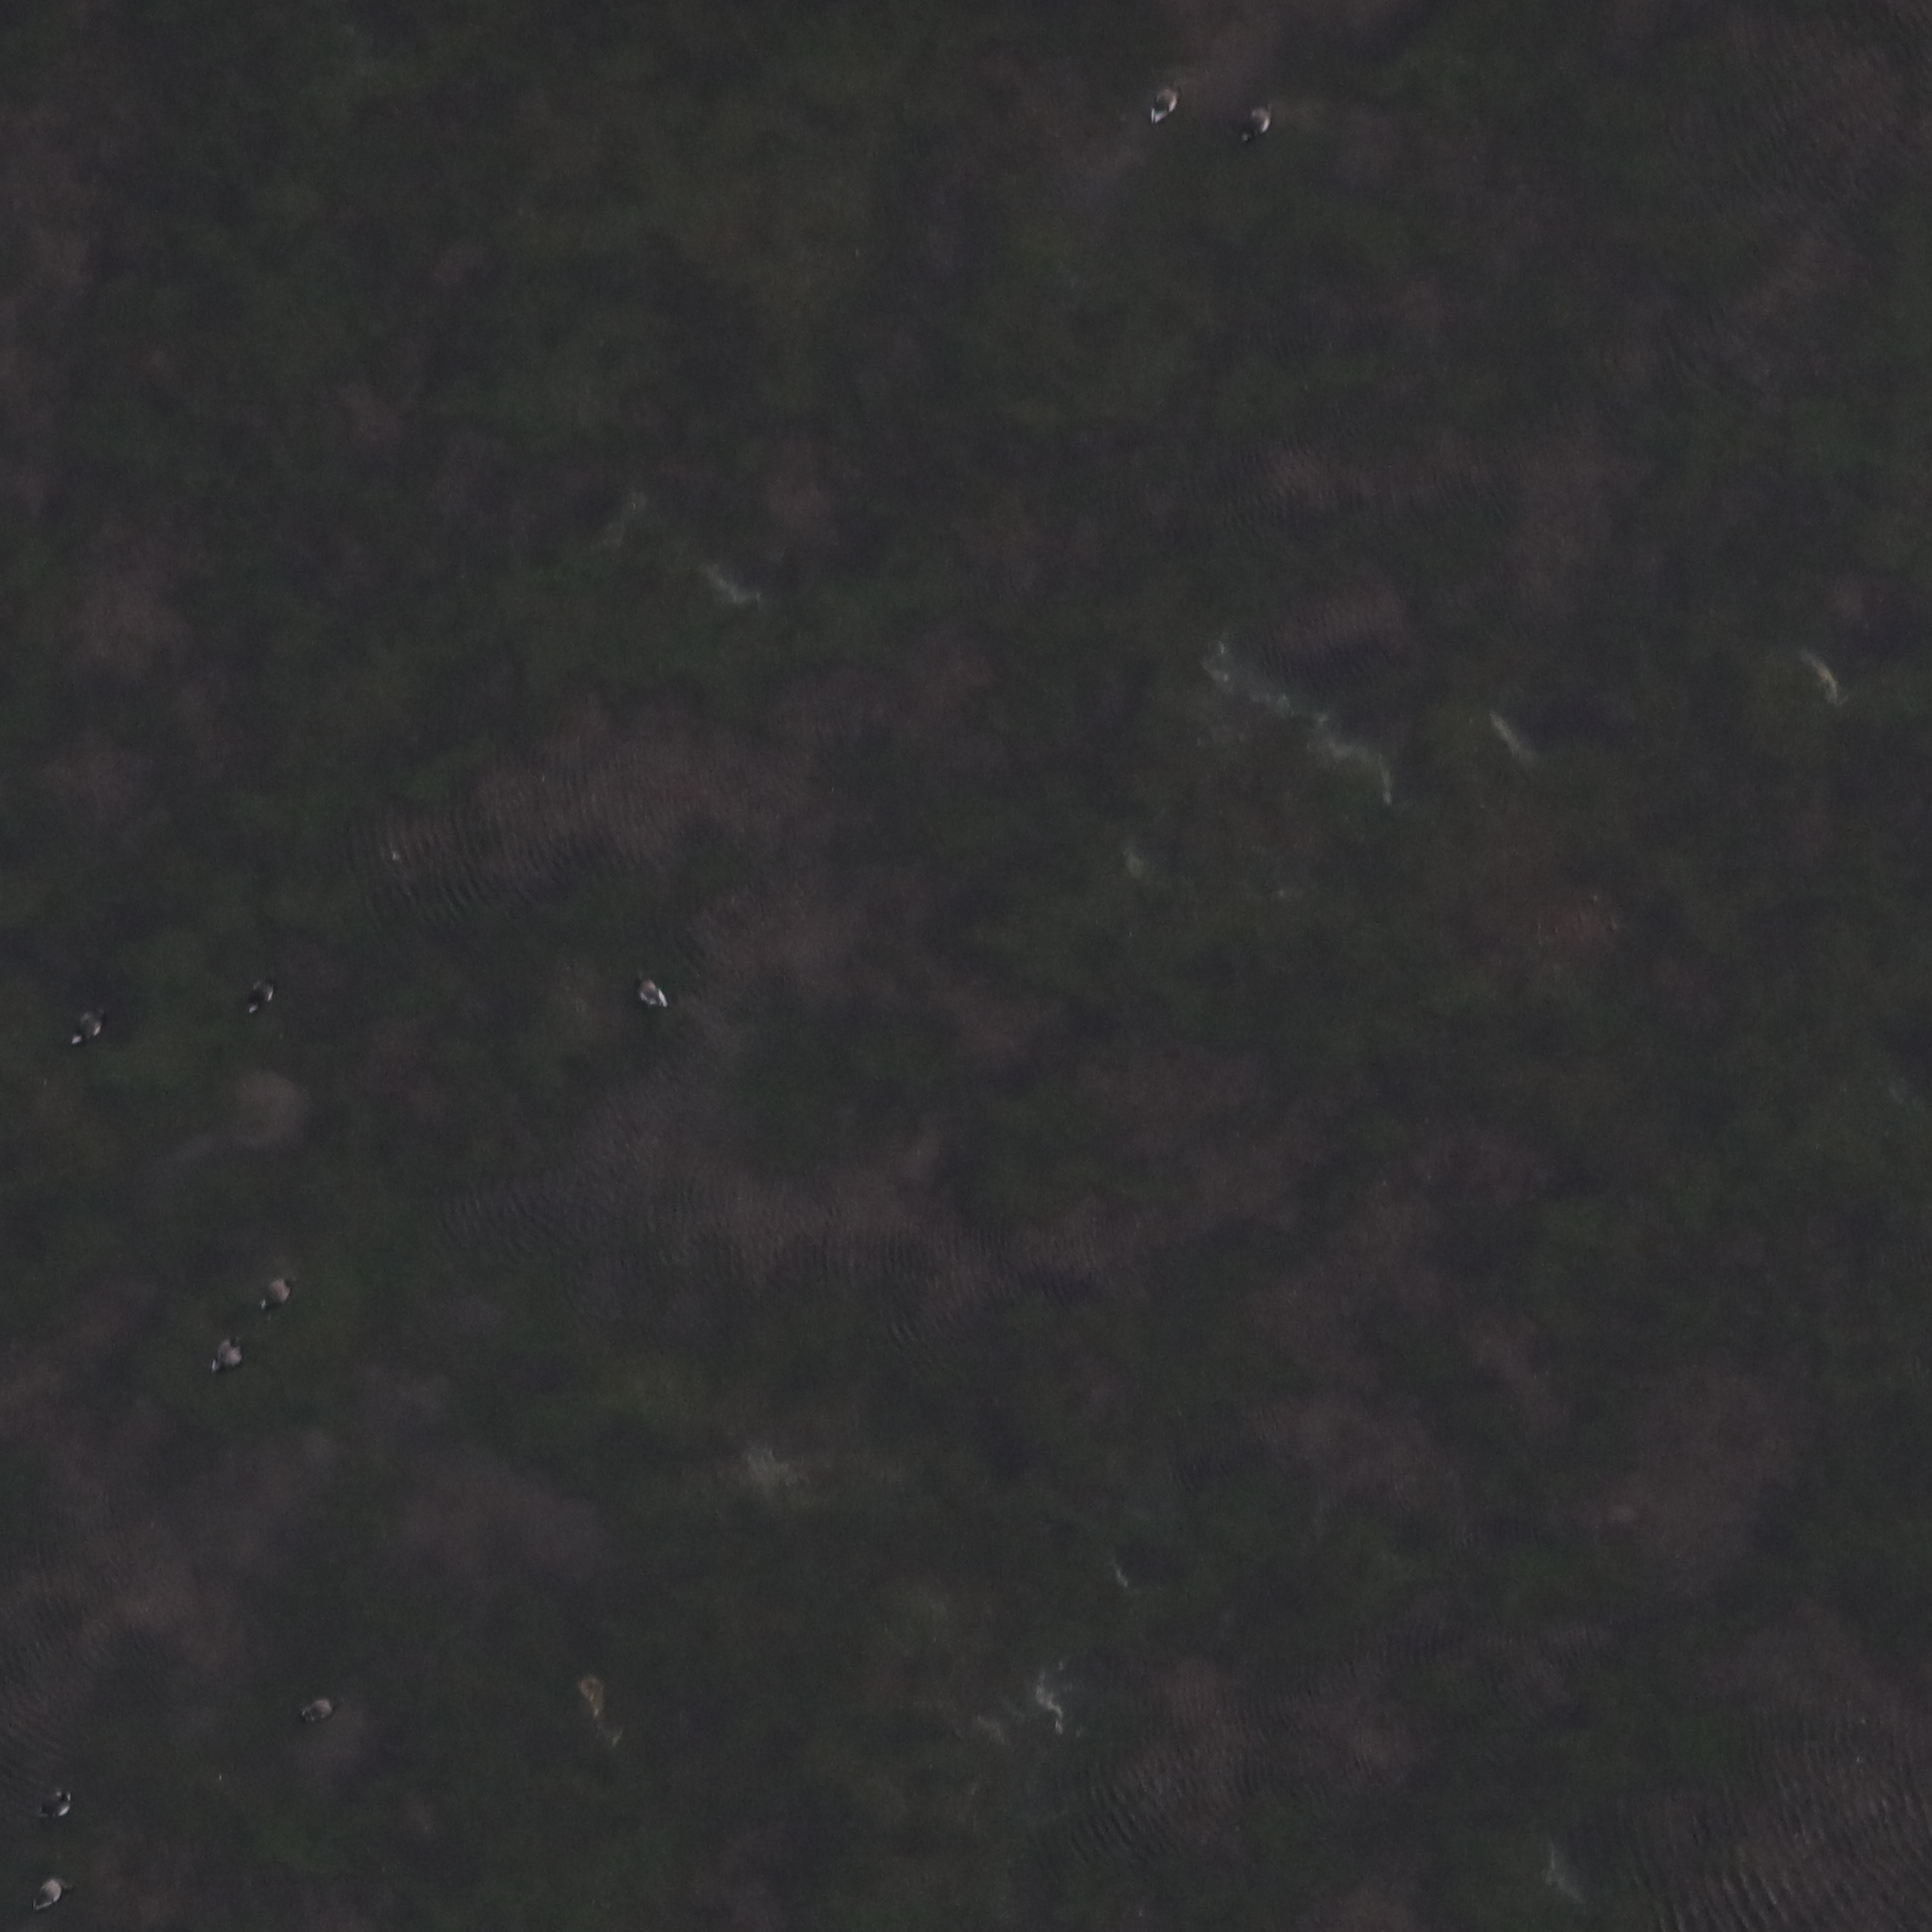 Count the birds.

10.